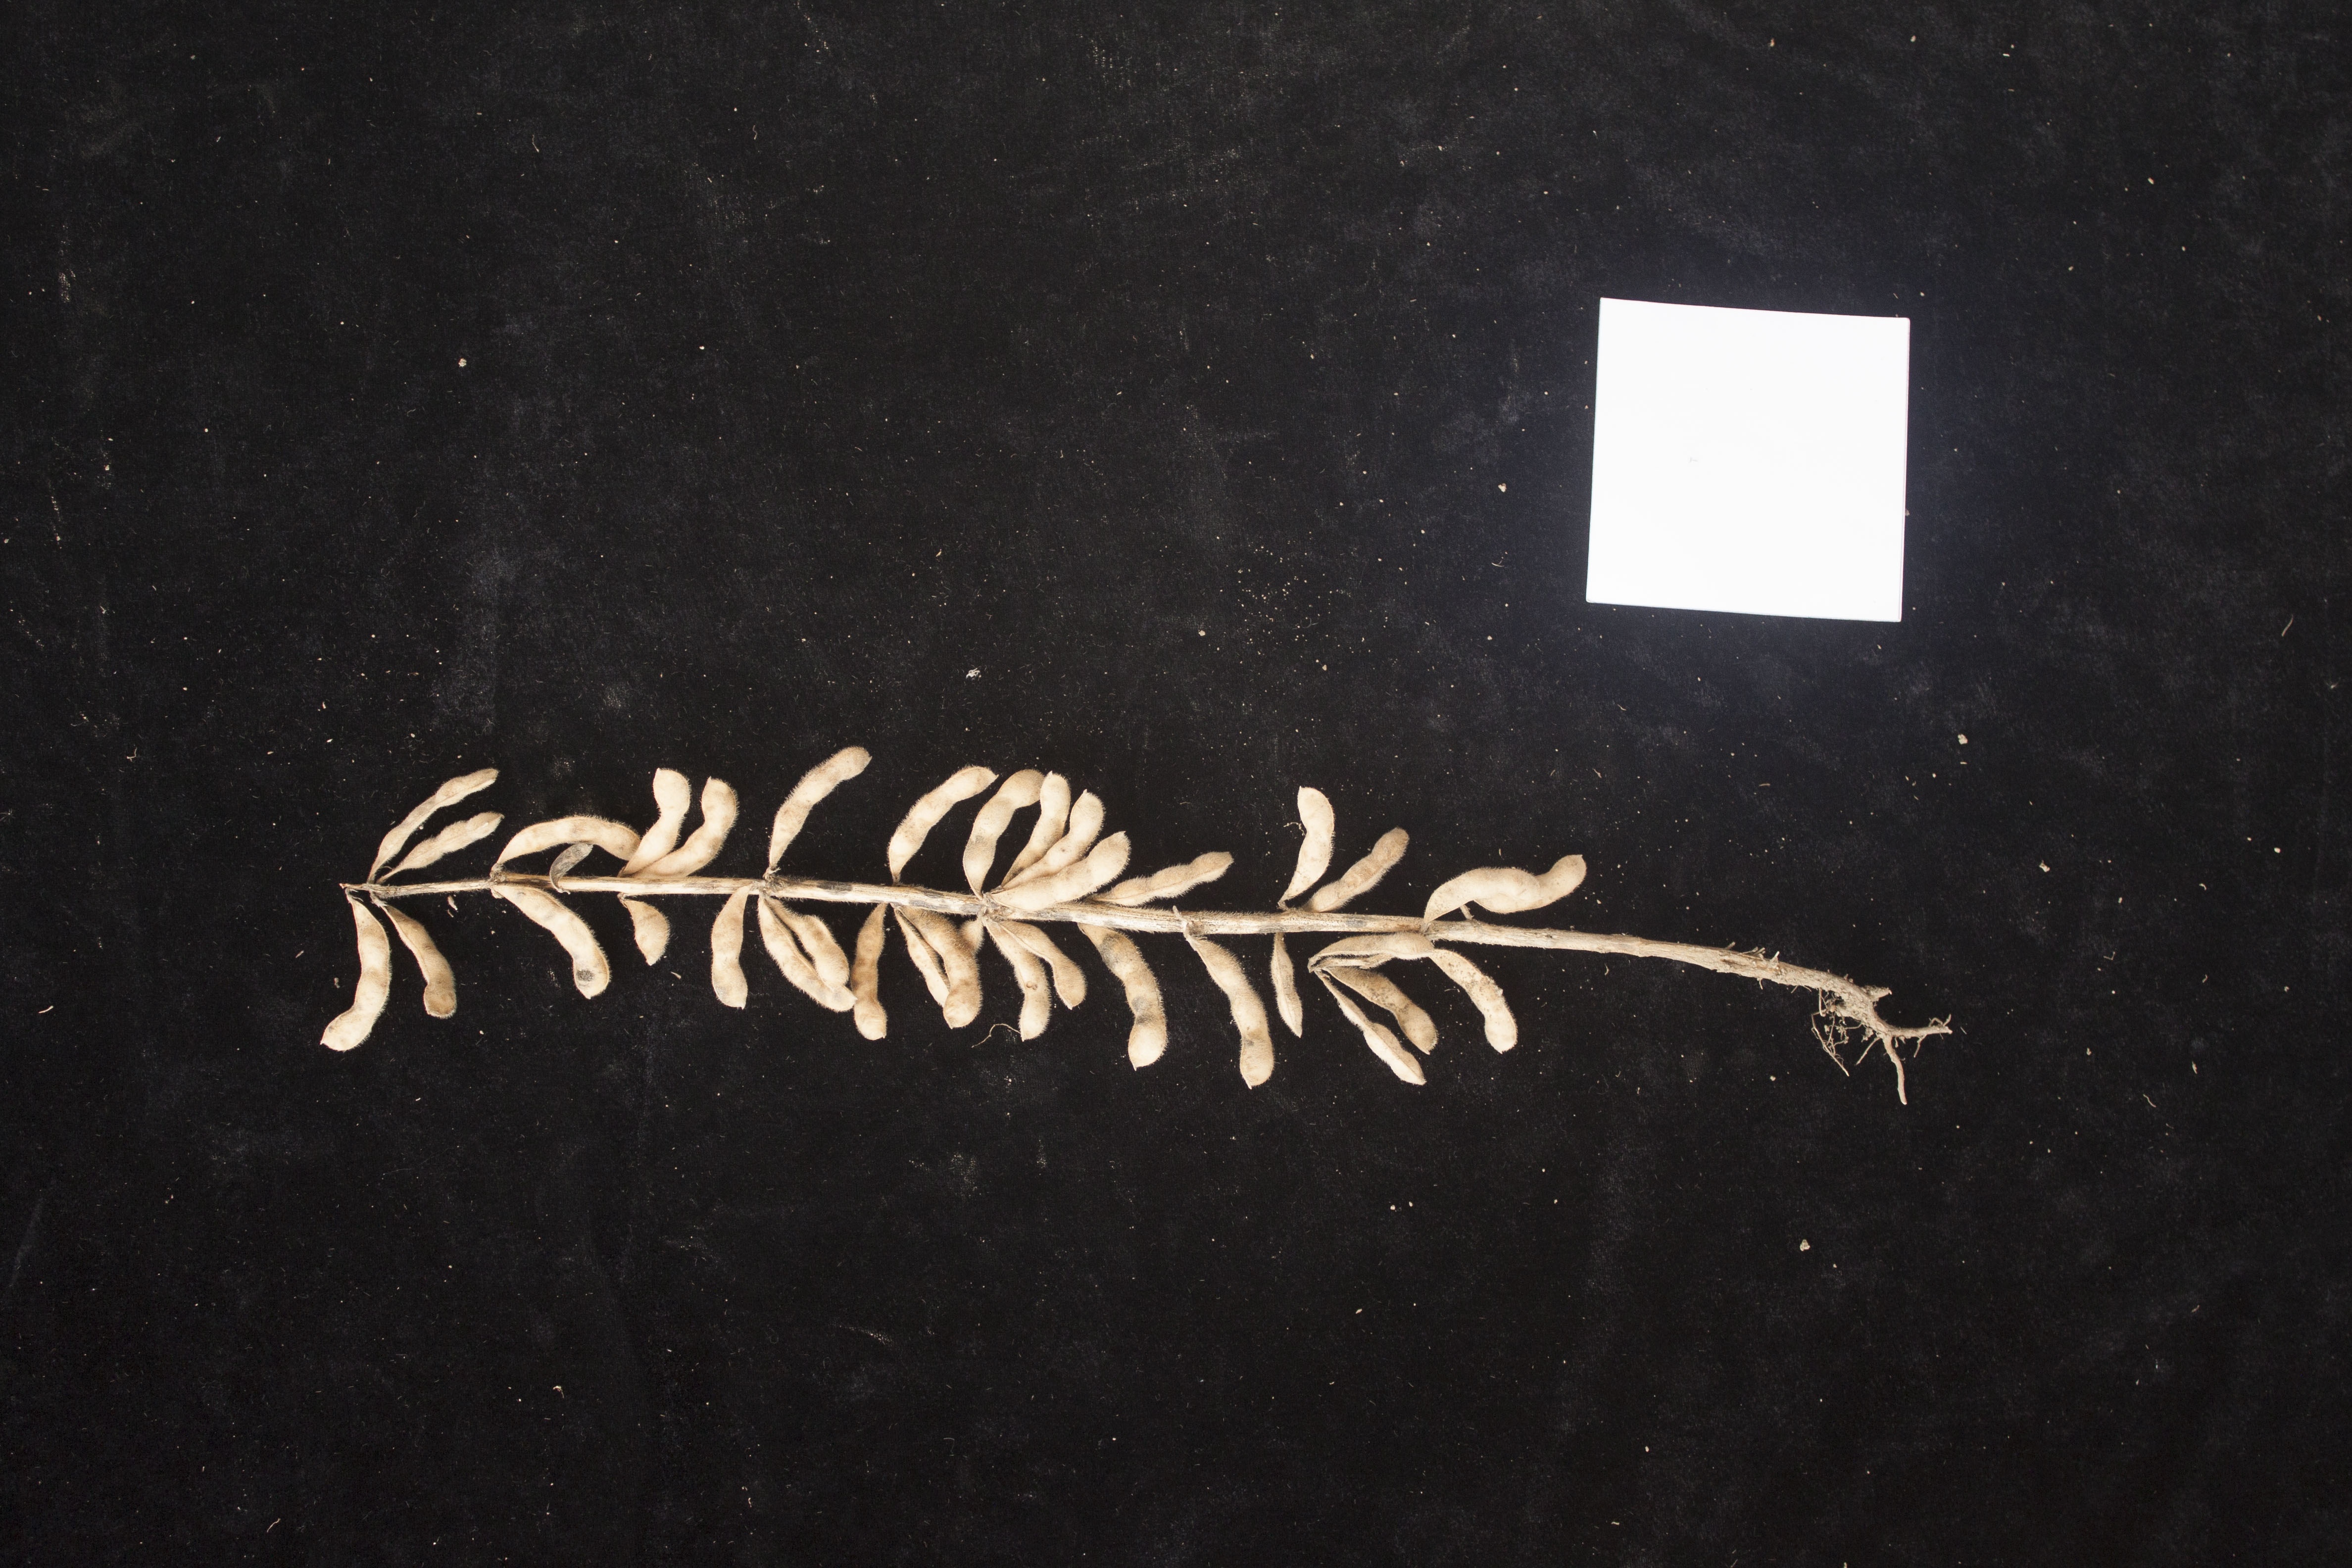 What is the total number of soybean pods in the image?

35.